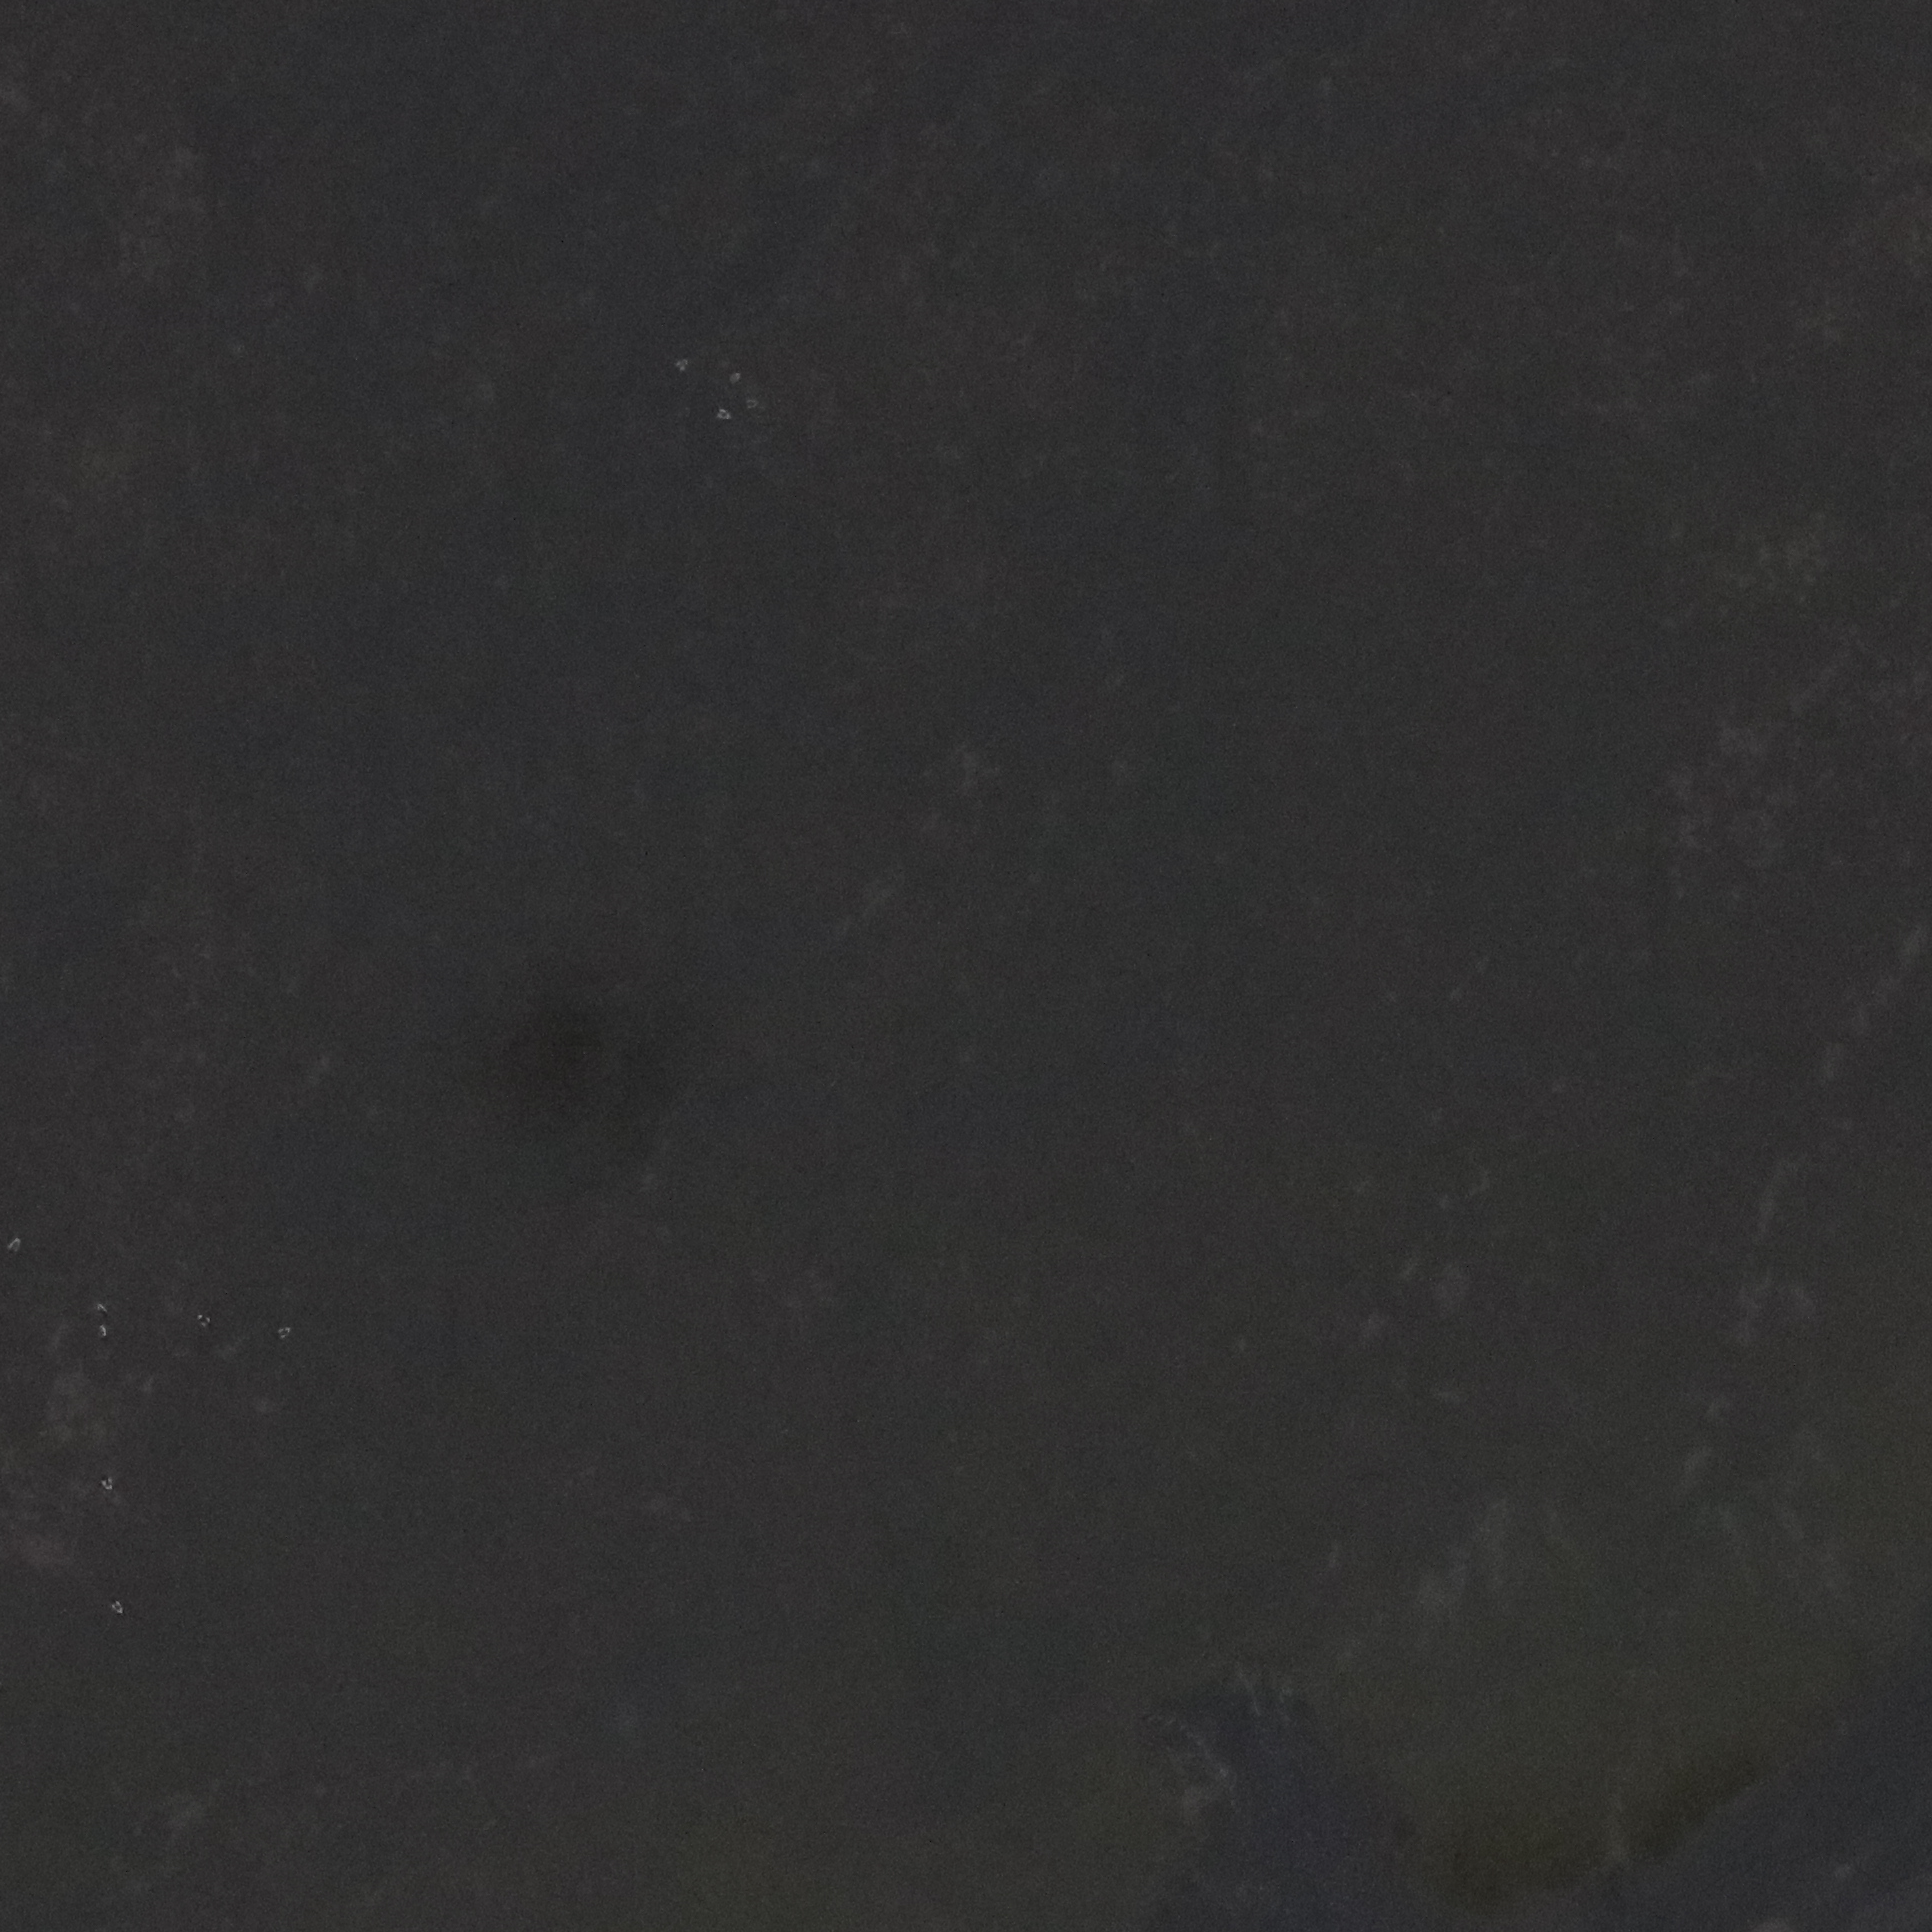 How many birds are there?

12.